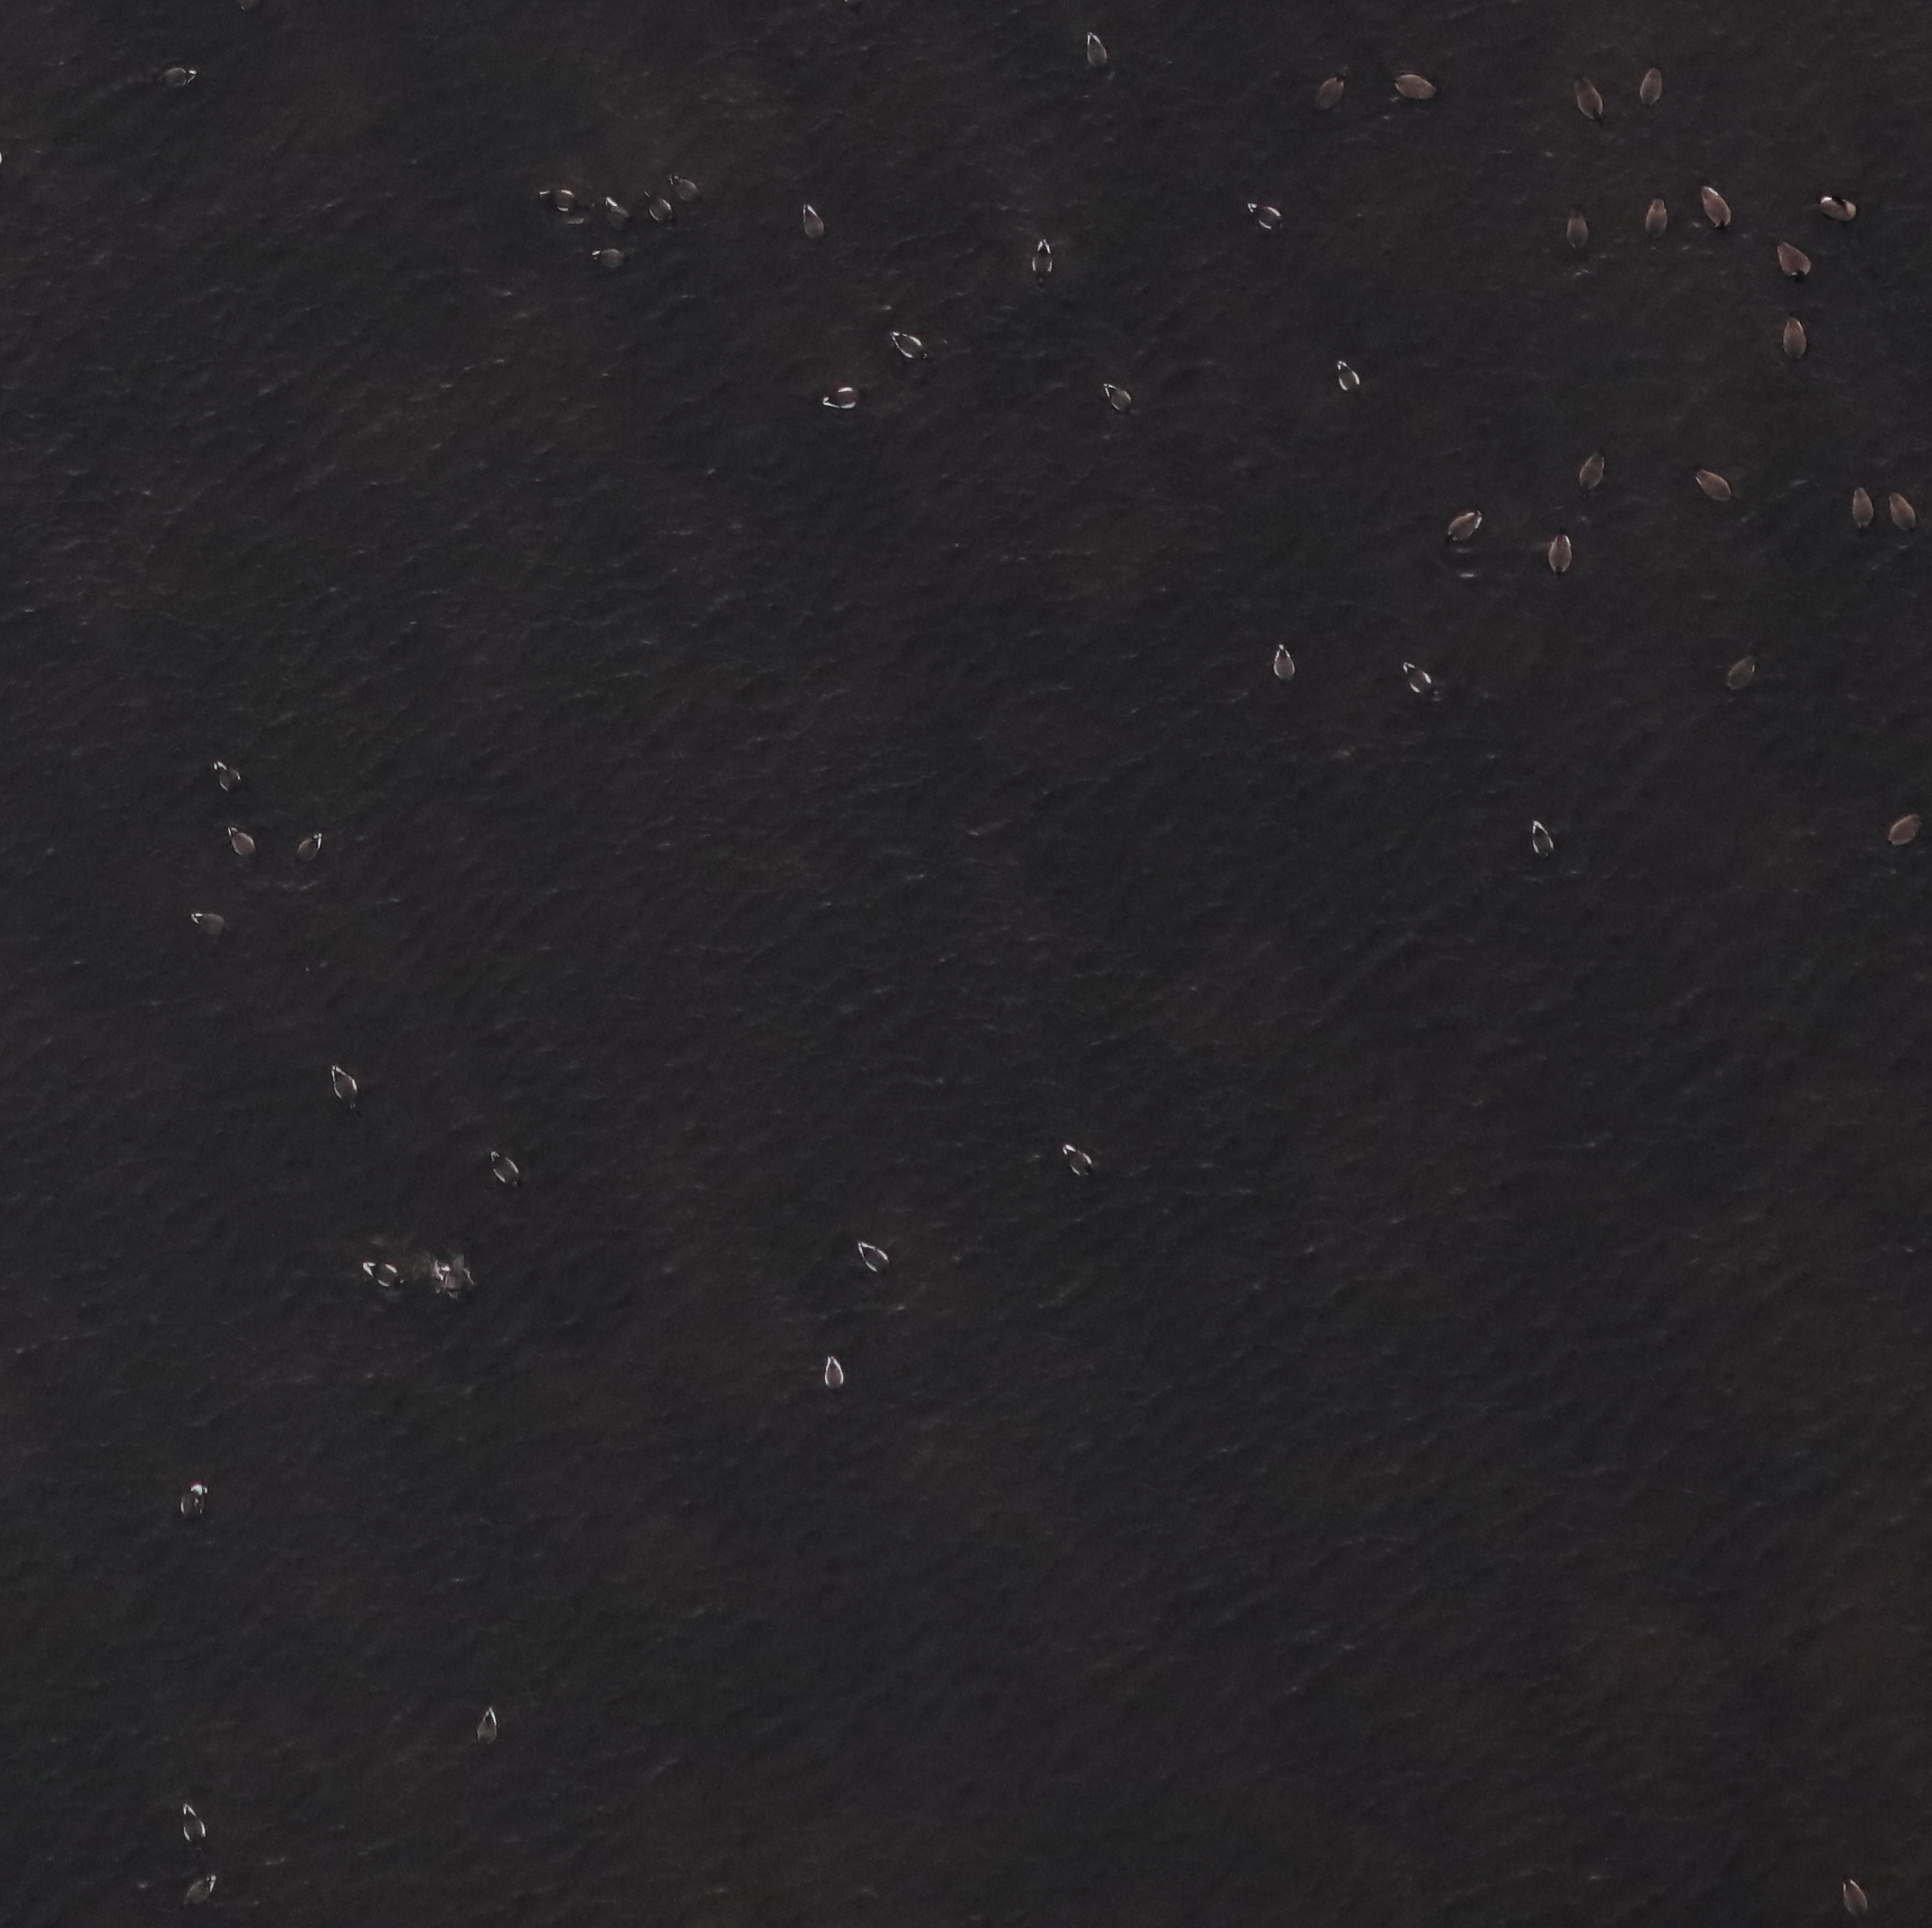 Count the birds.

51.